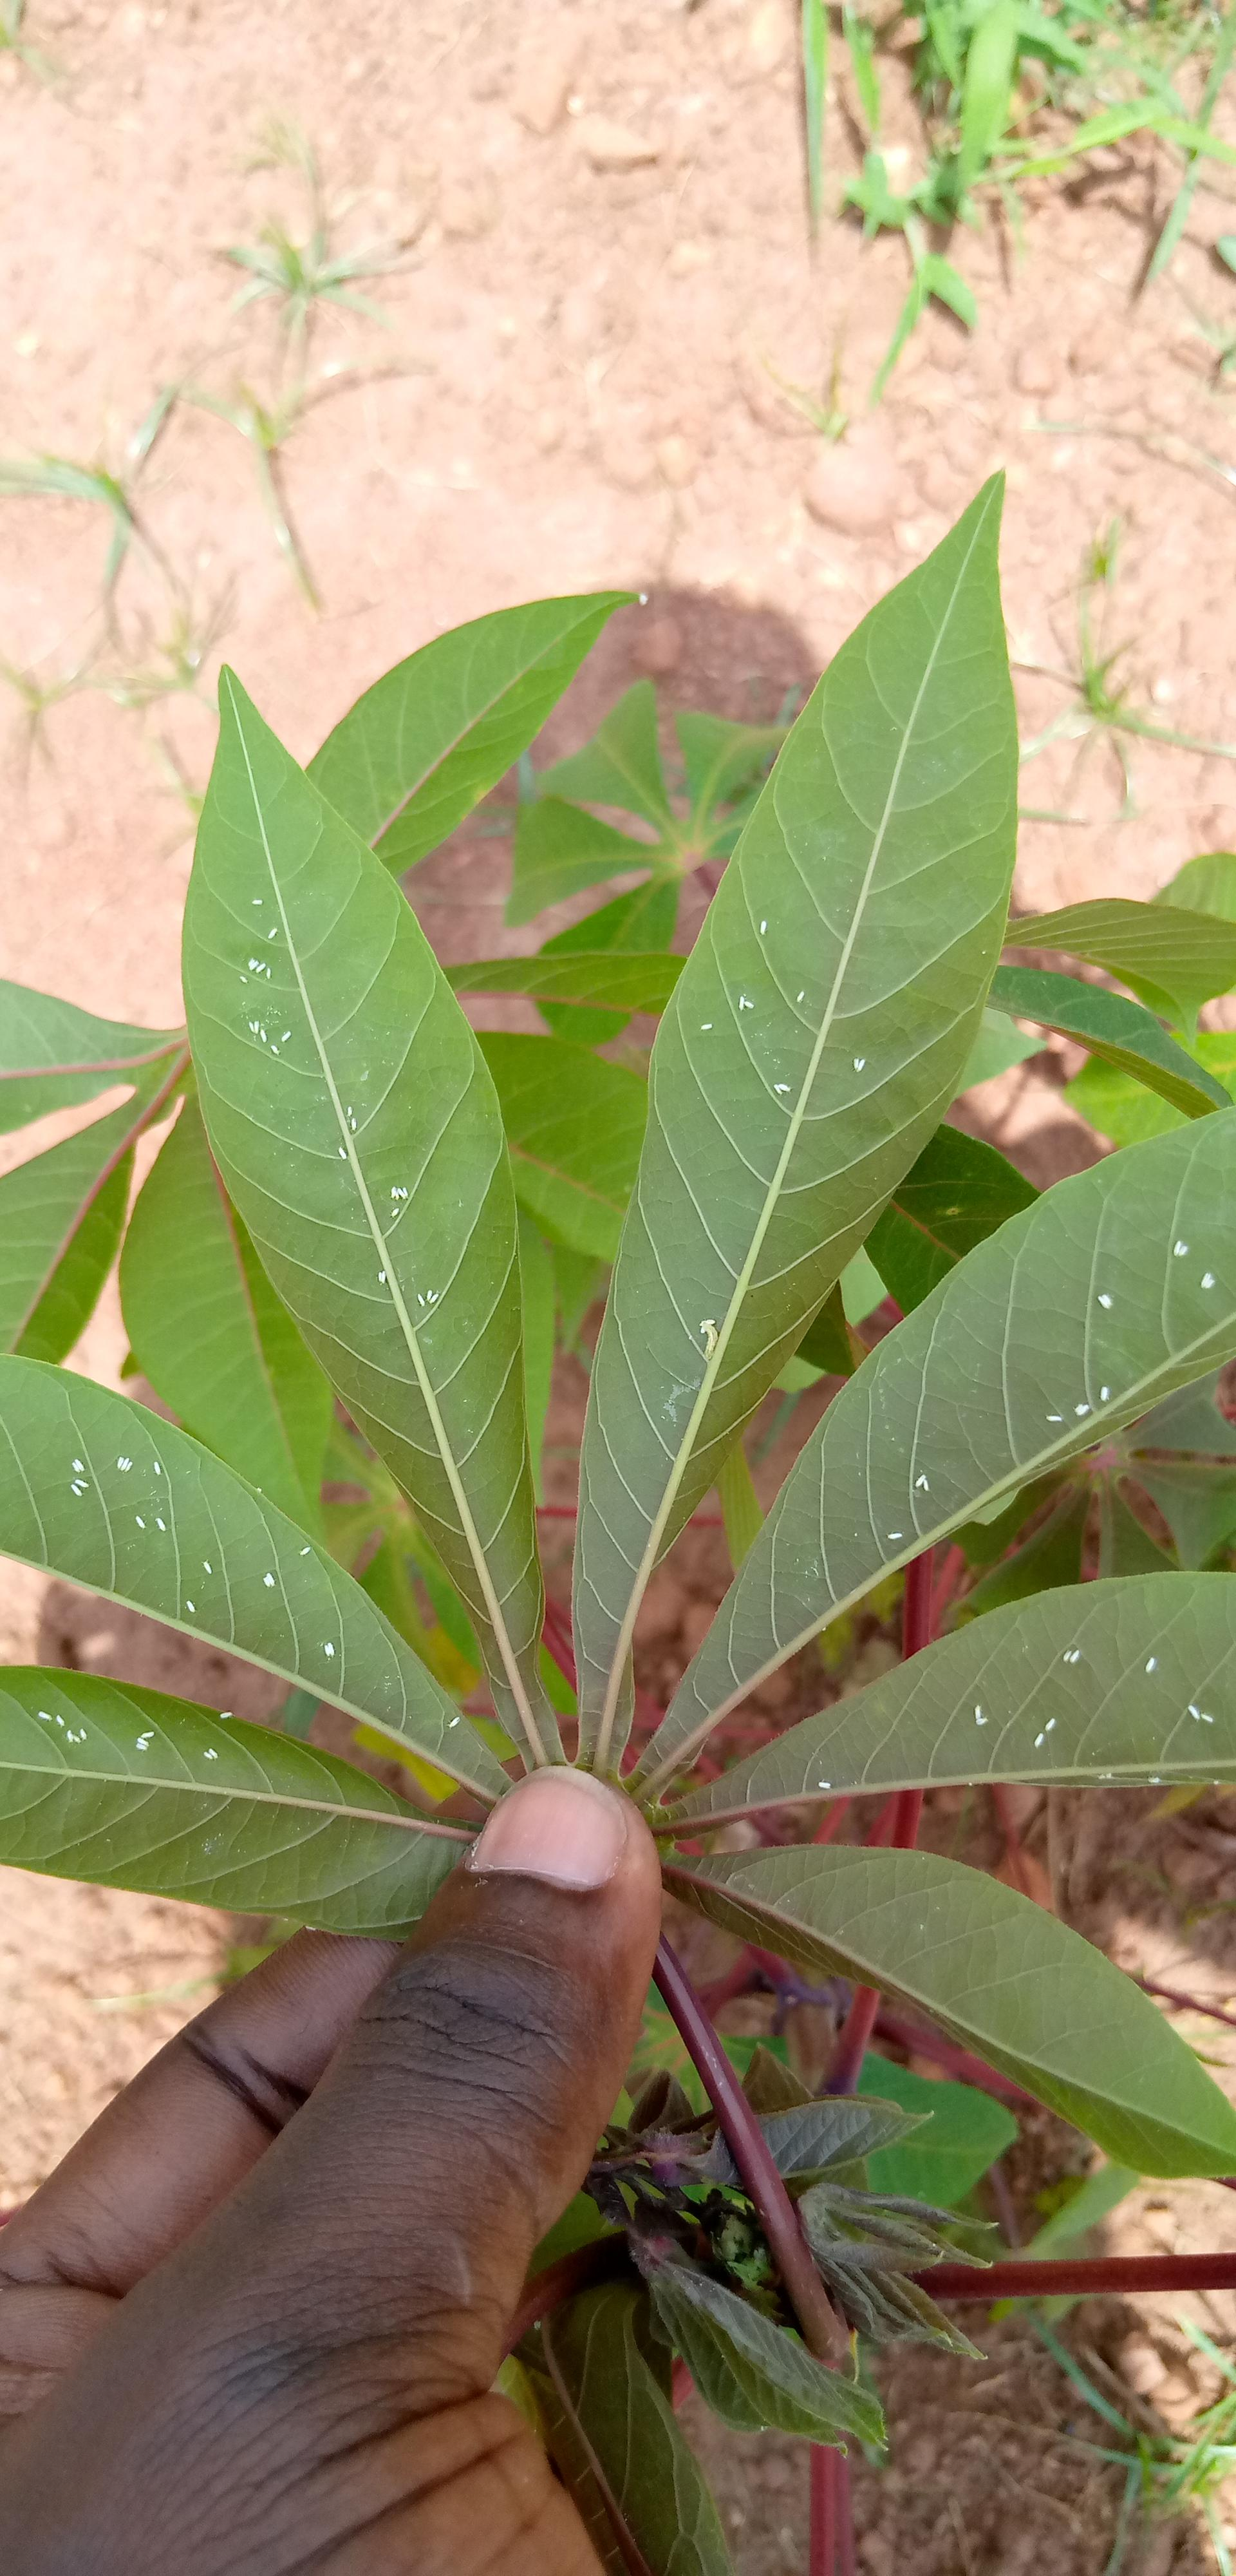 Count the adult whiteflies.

86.